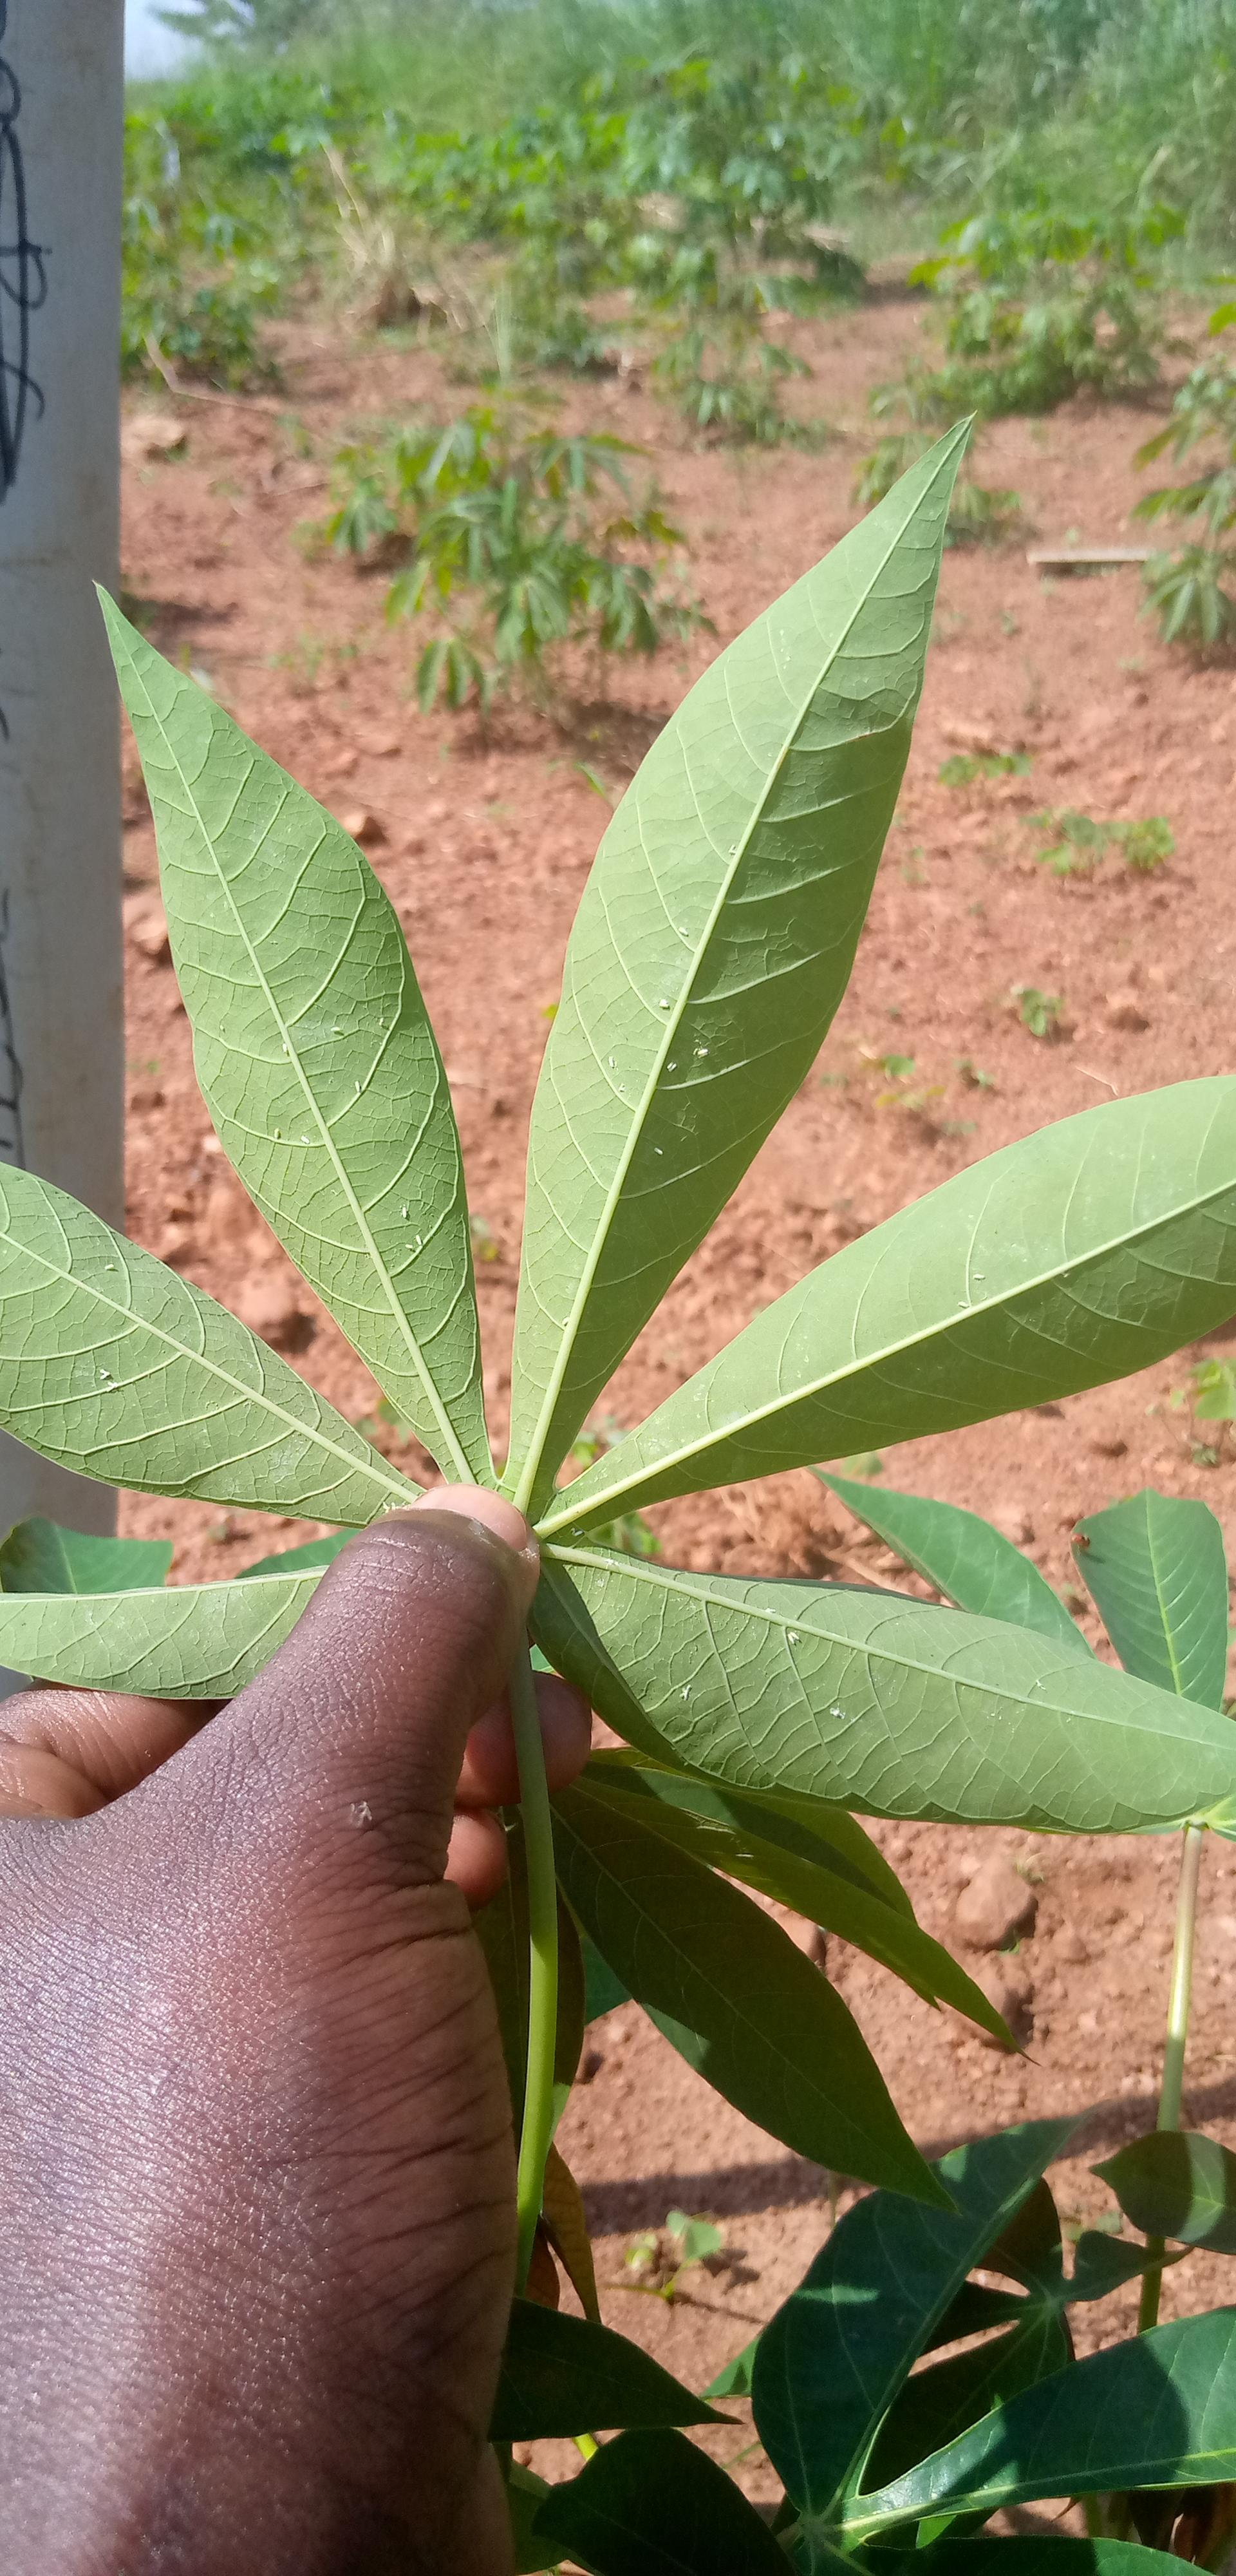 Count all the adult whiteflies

27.